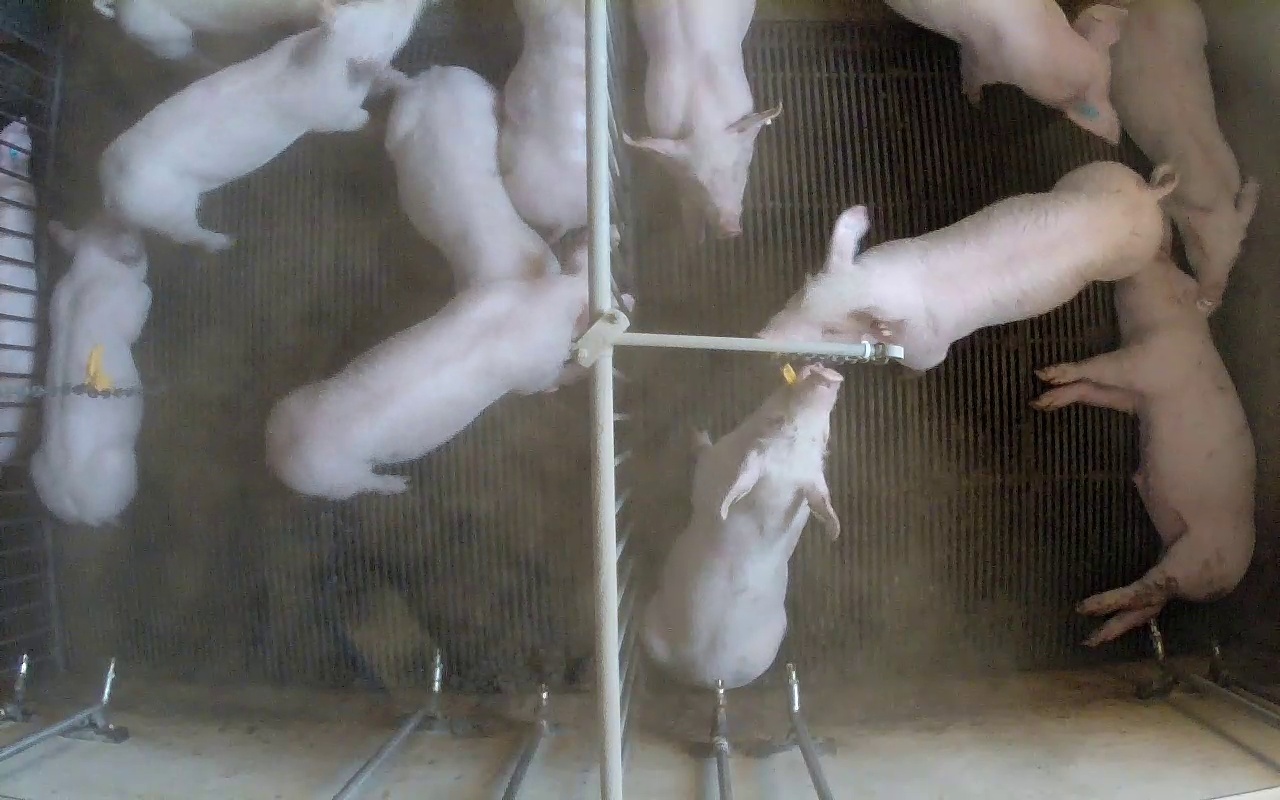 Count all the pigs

13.